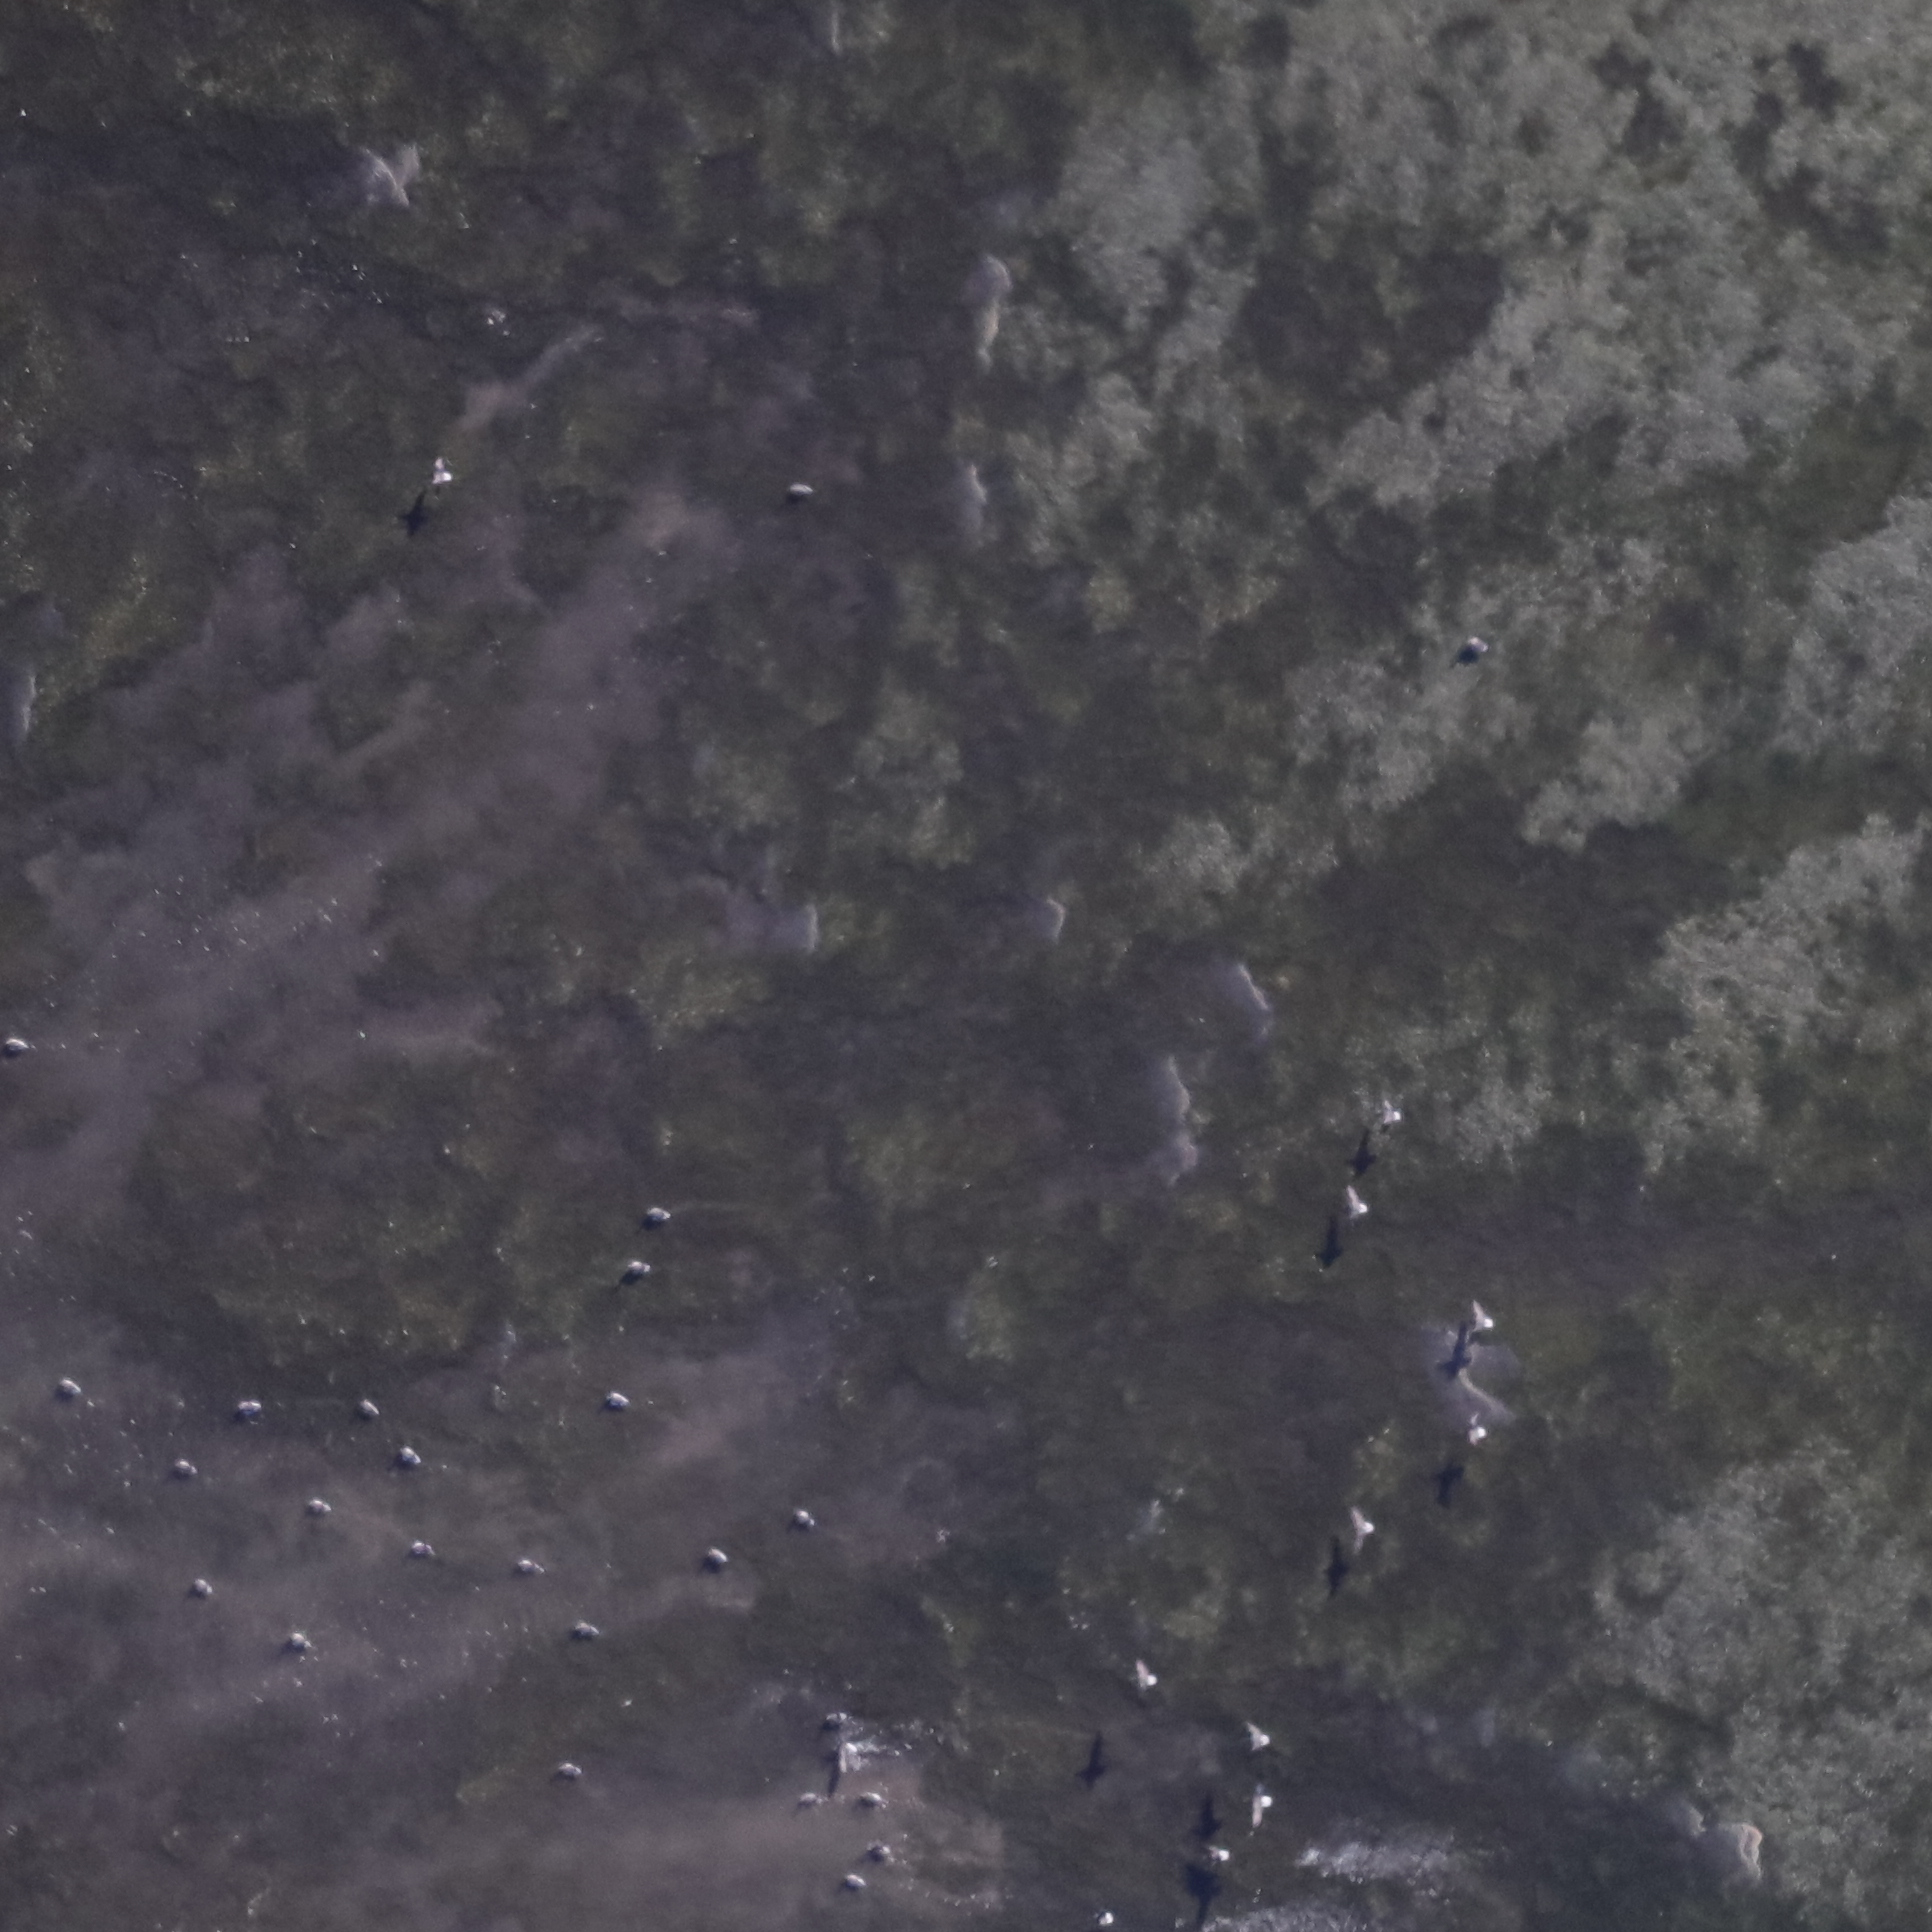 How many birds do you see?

37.